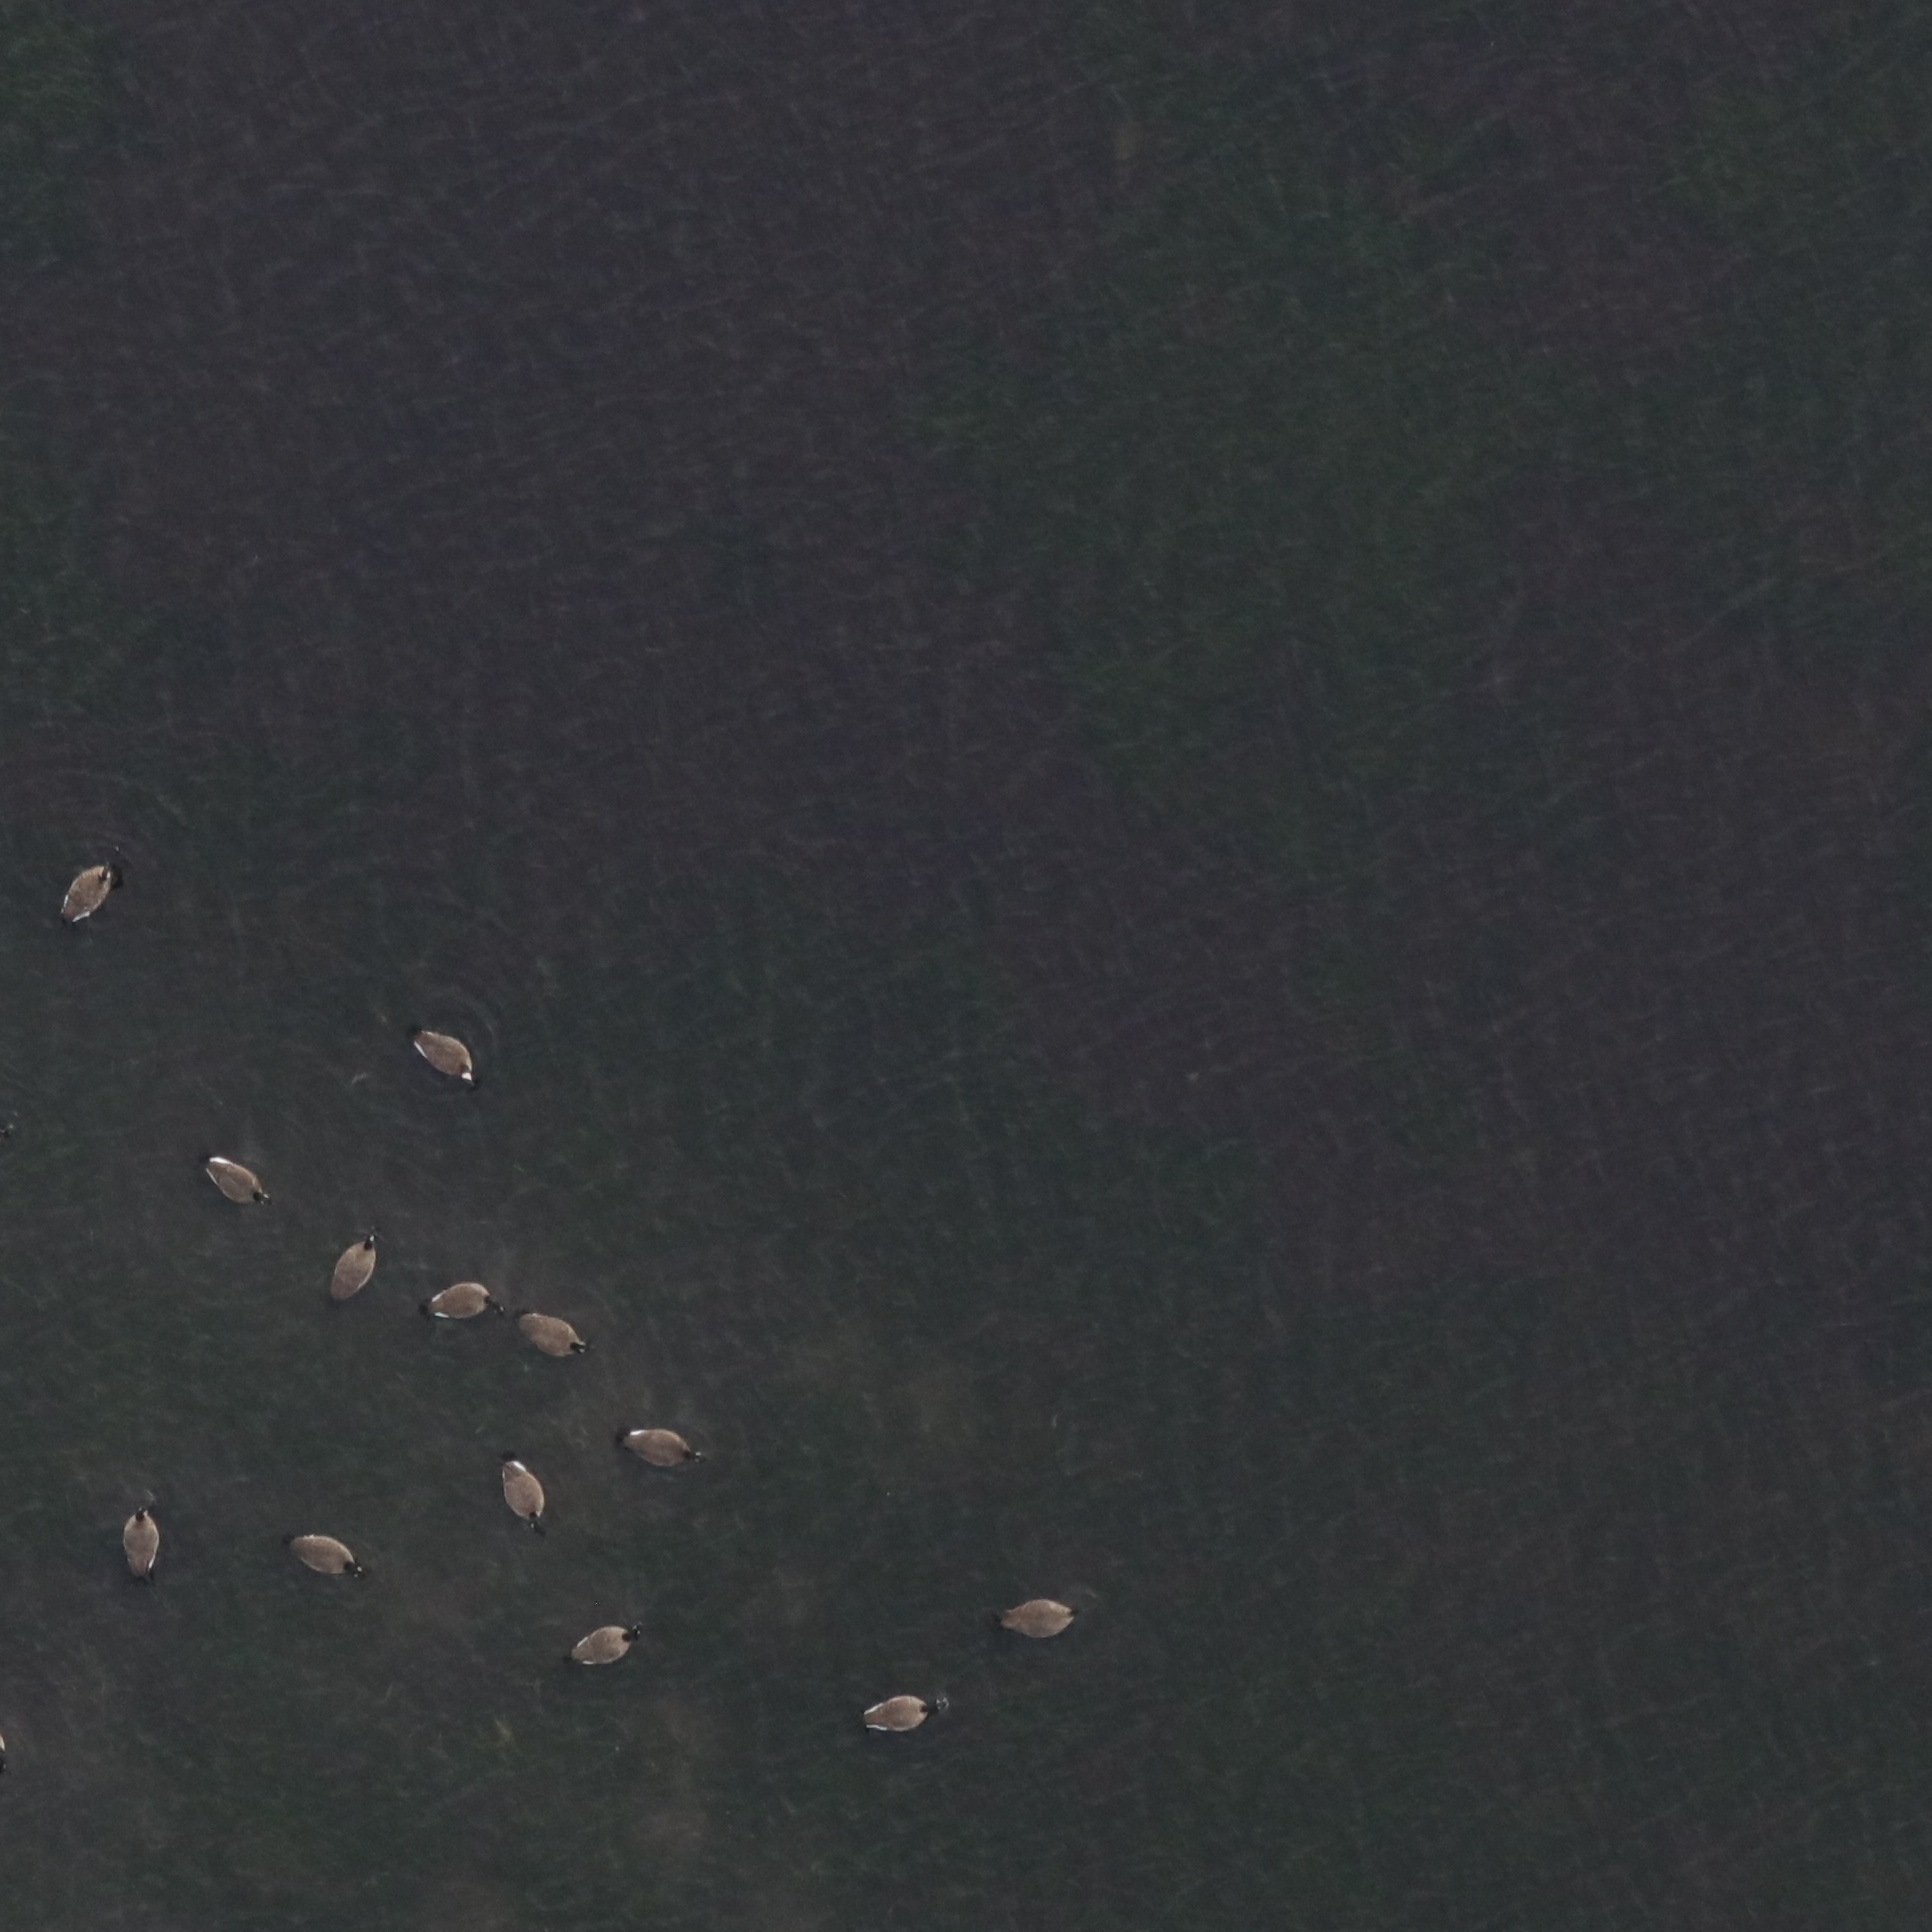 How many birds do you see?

13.